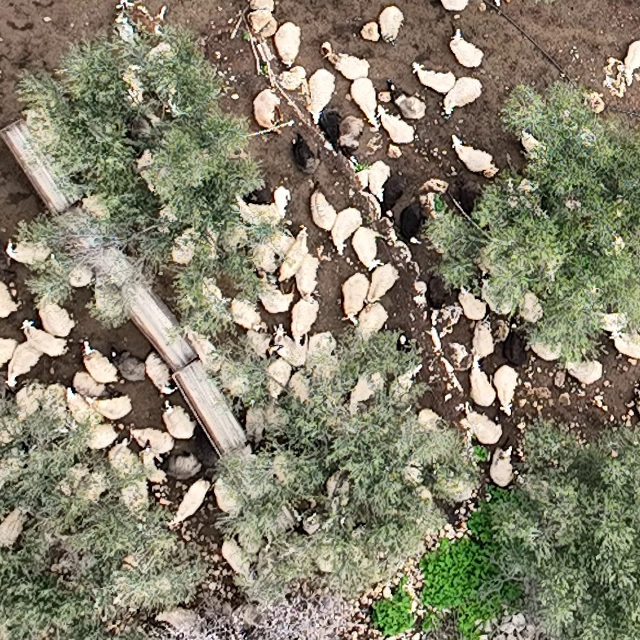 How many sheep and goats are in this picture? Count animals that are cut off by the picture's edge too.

121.